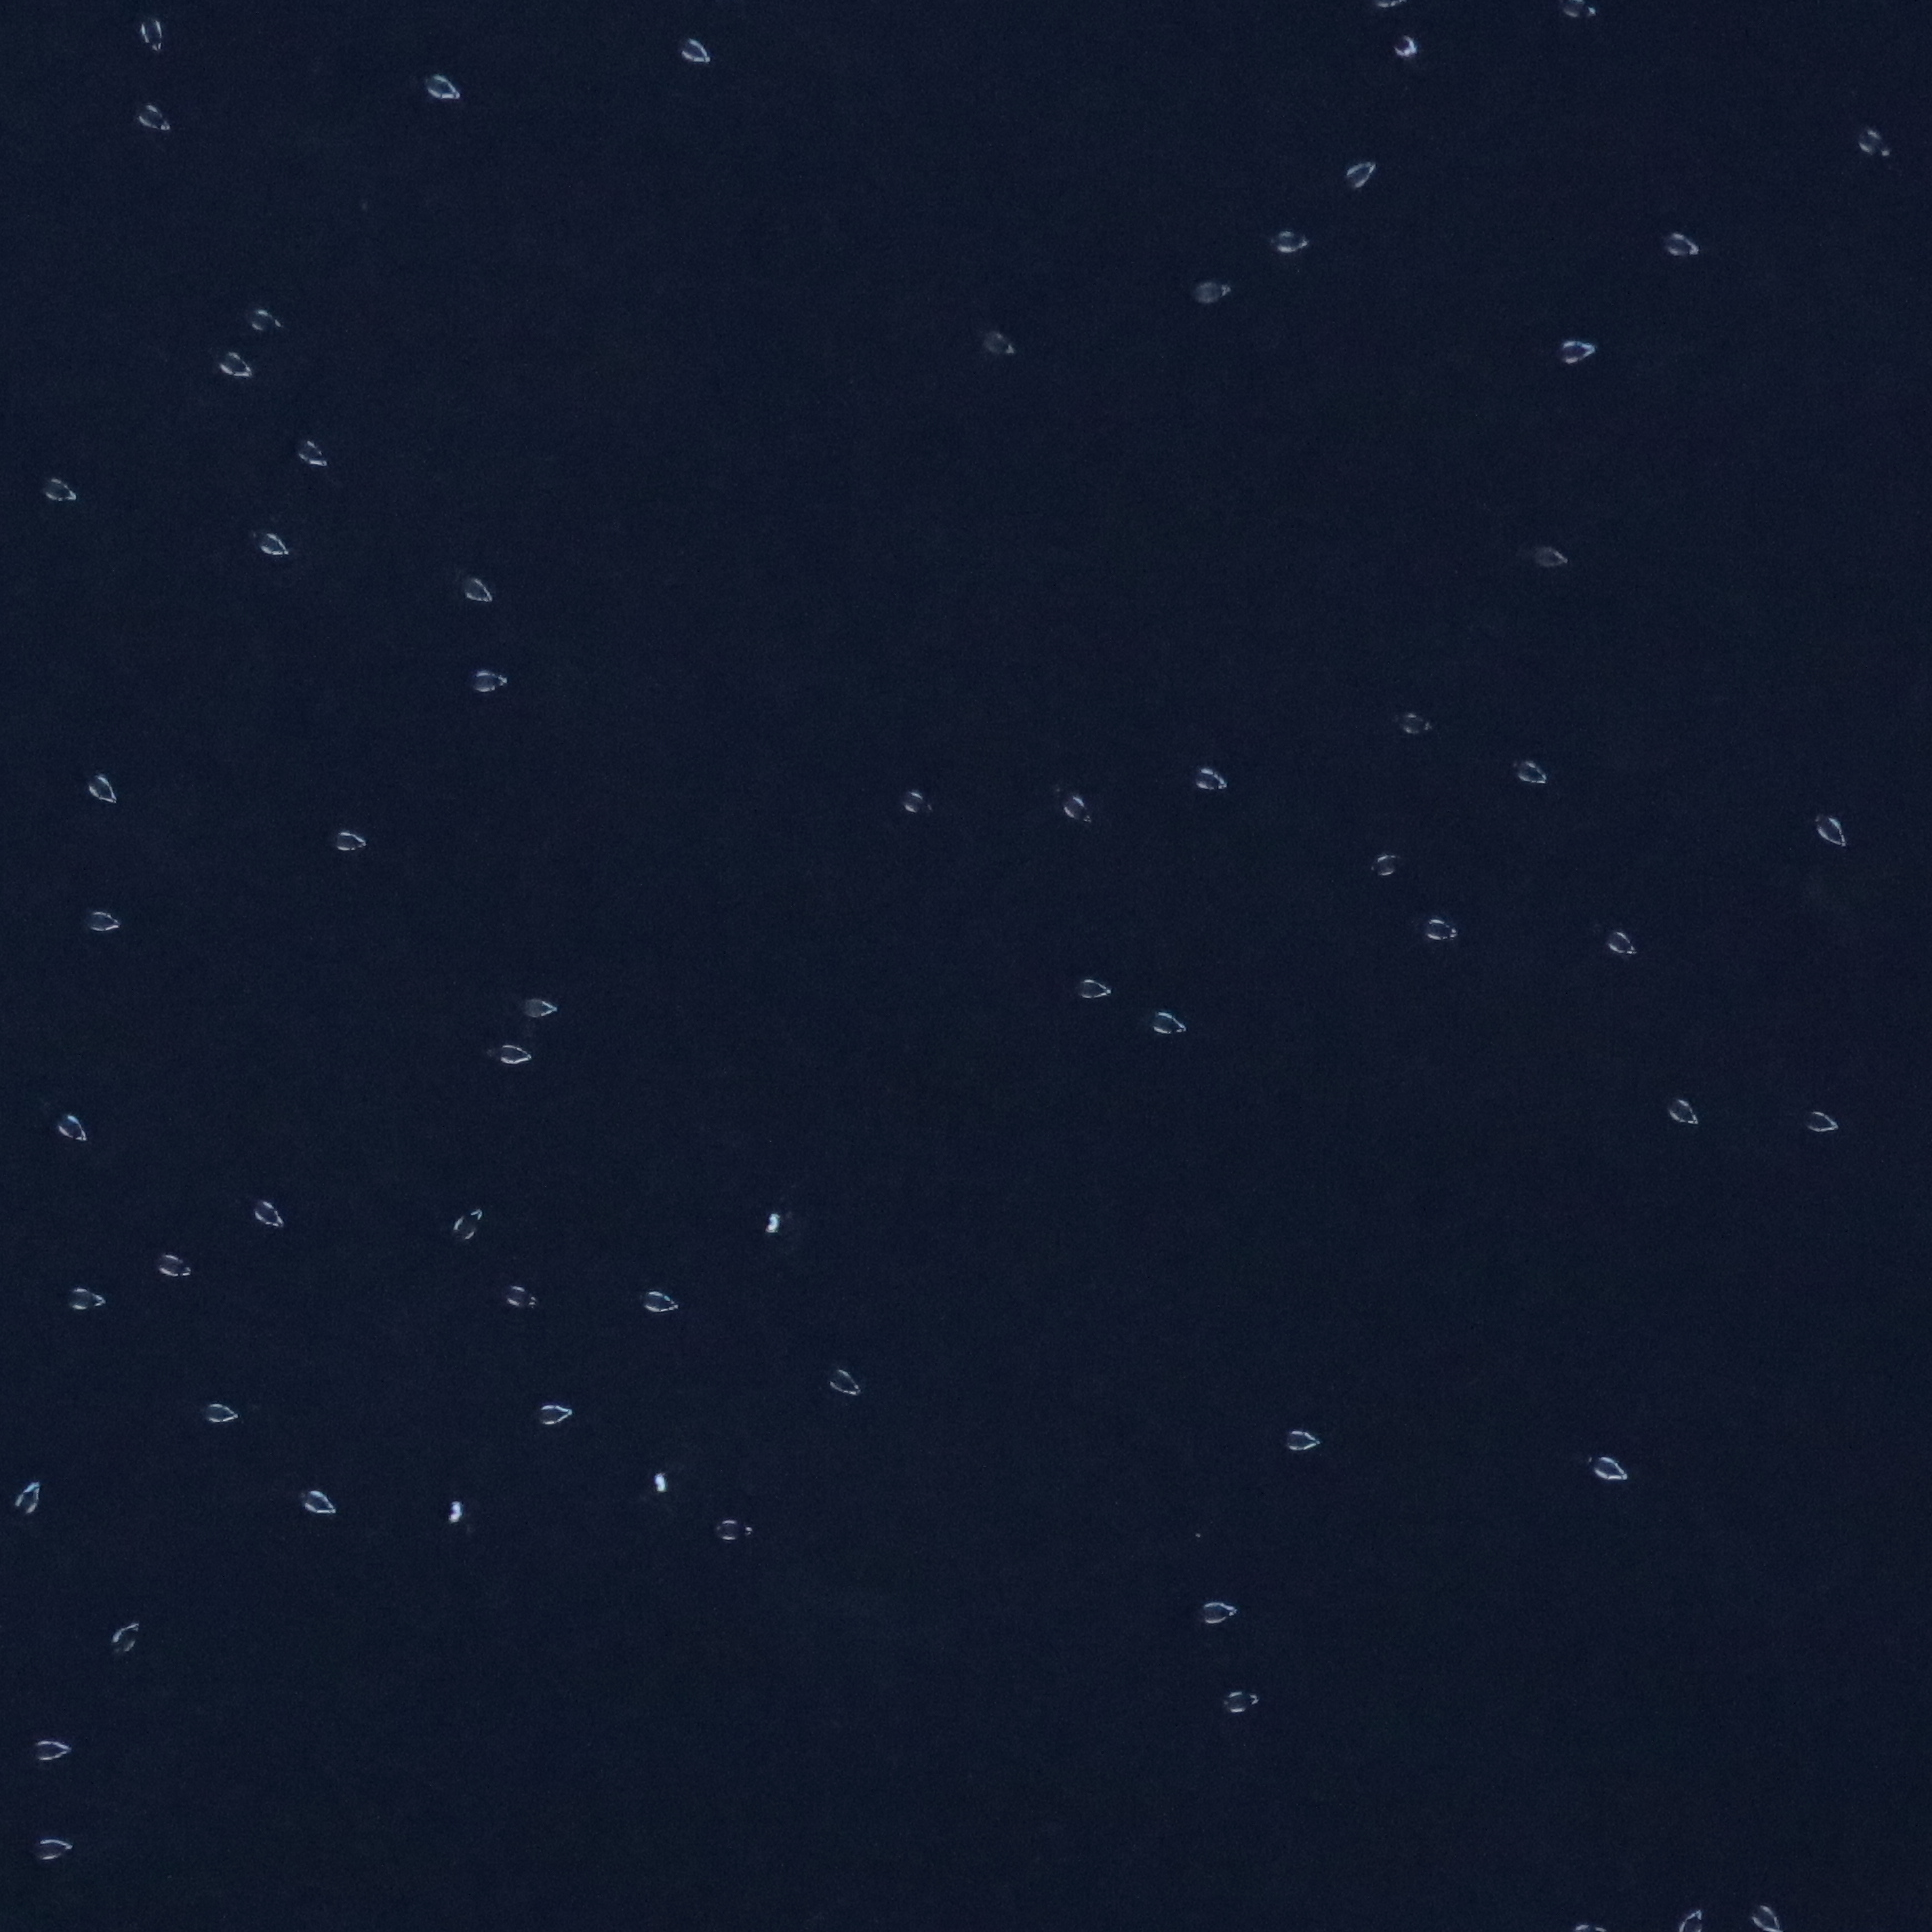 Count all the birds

64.